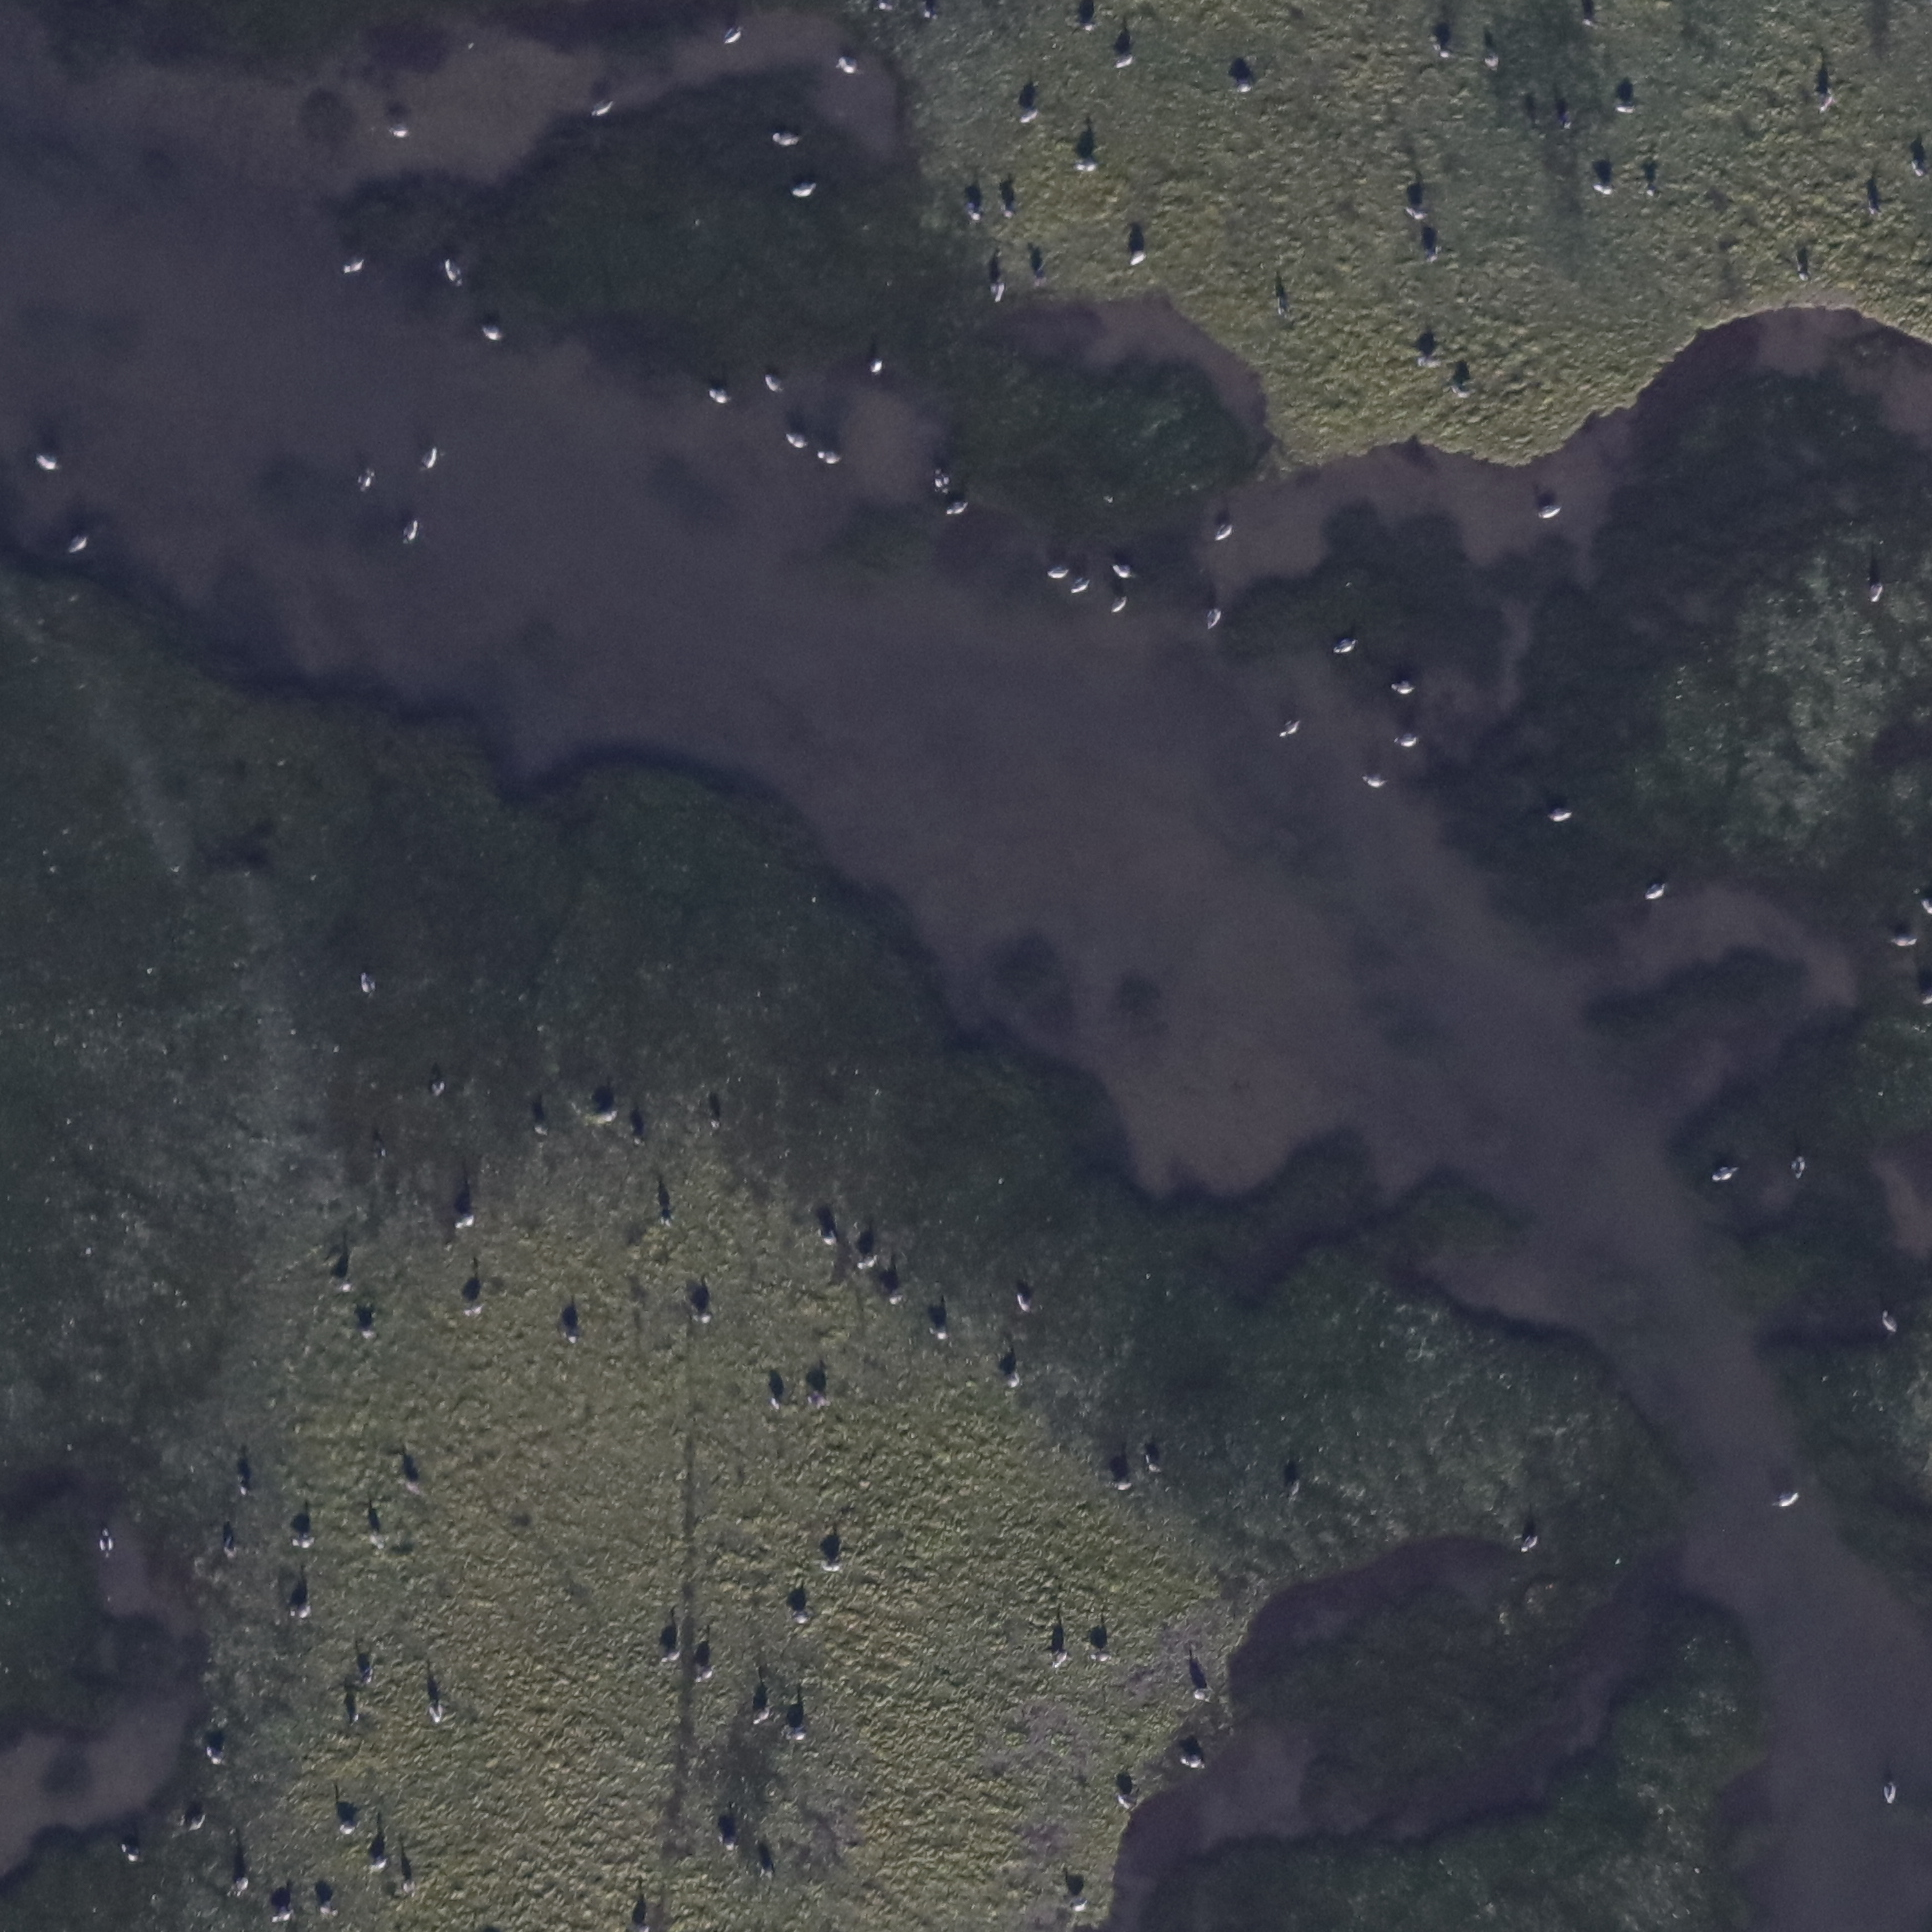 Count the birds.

129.